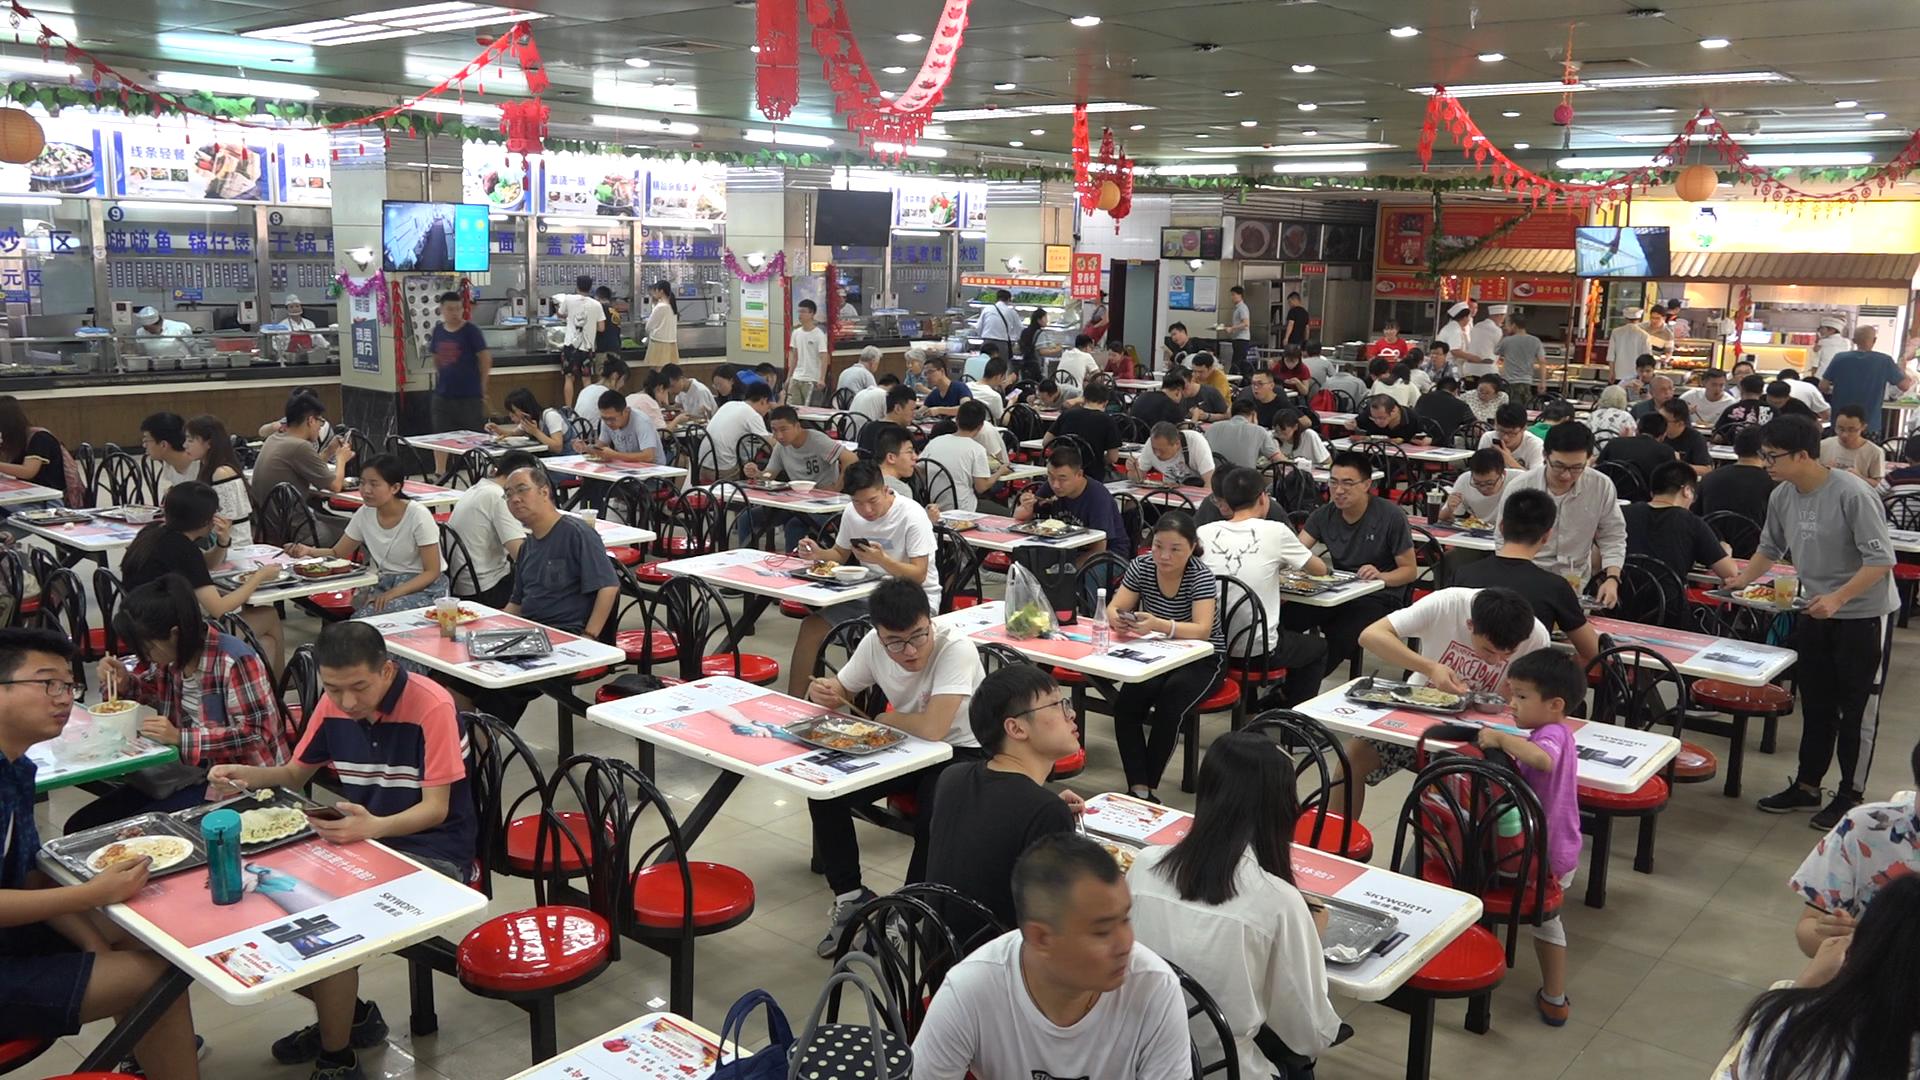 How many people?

111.